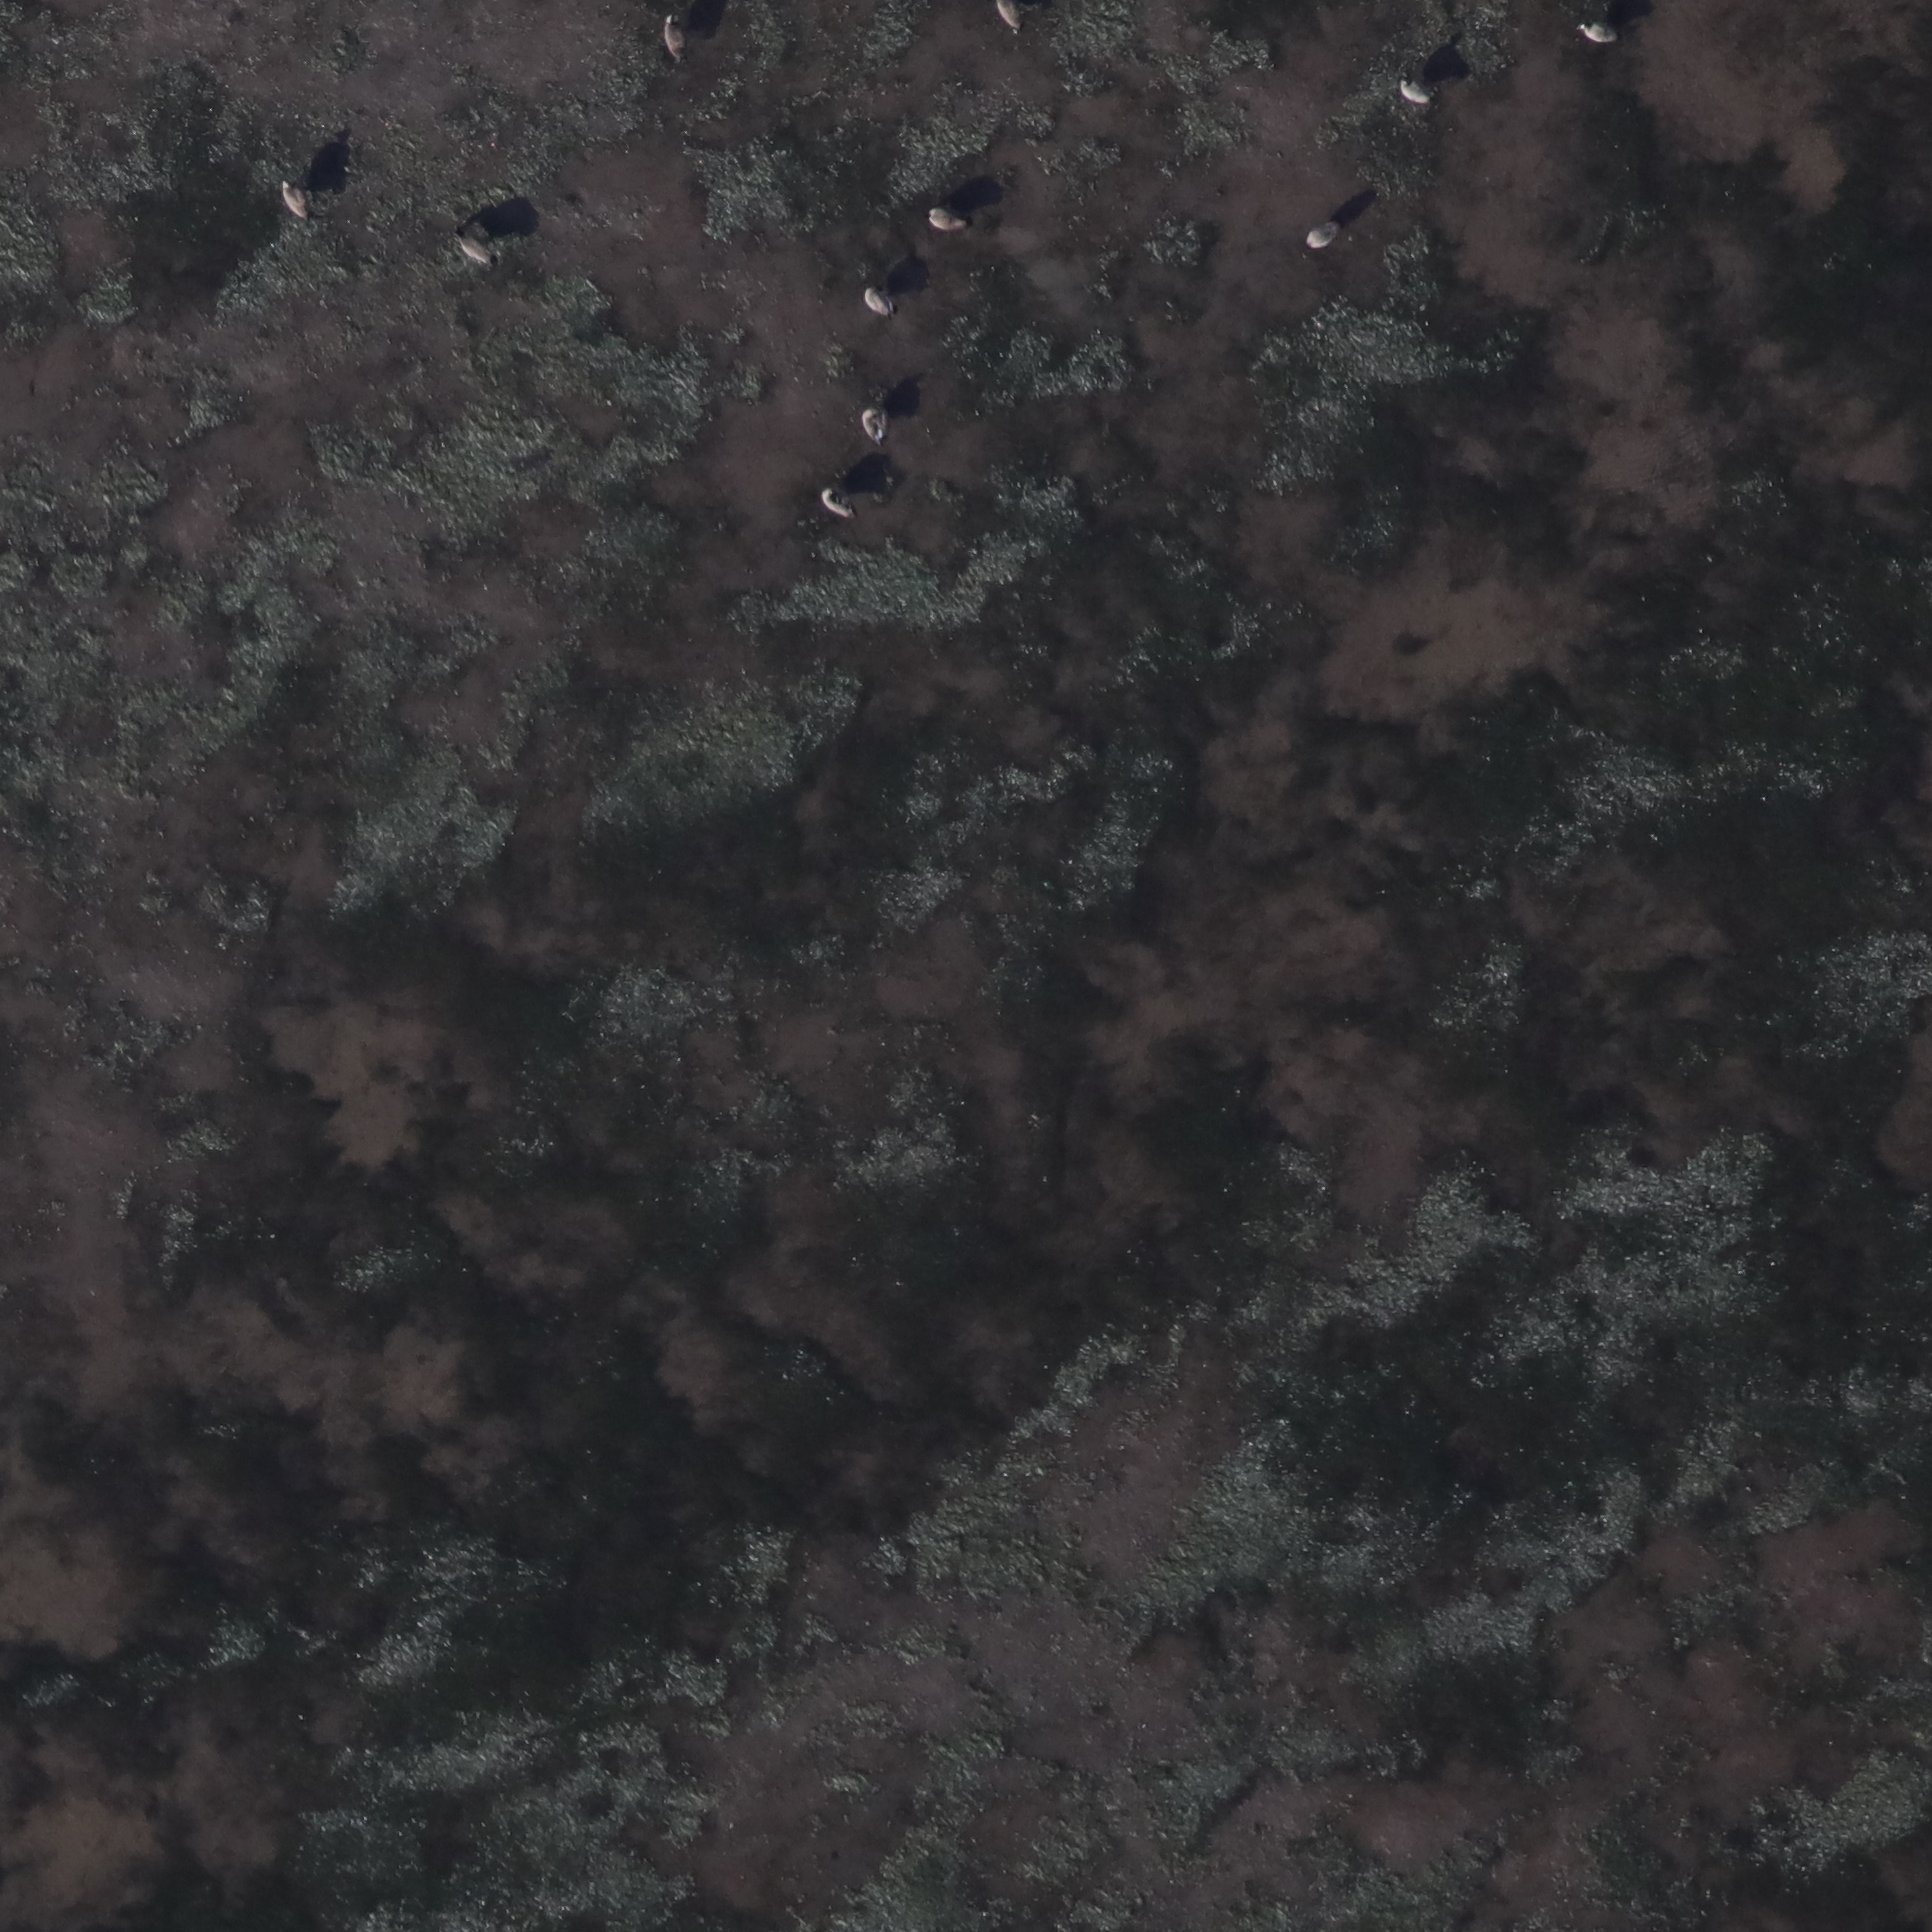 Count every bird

11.